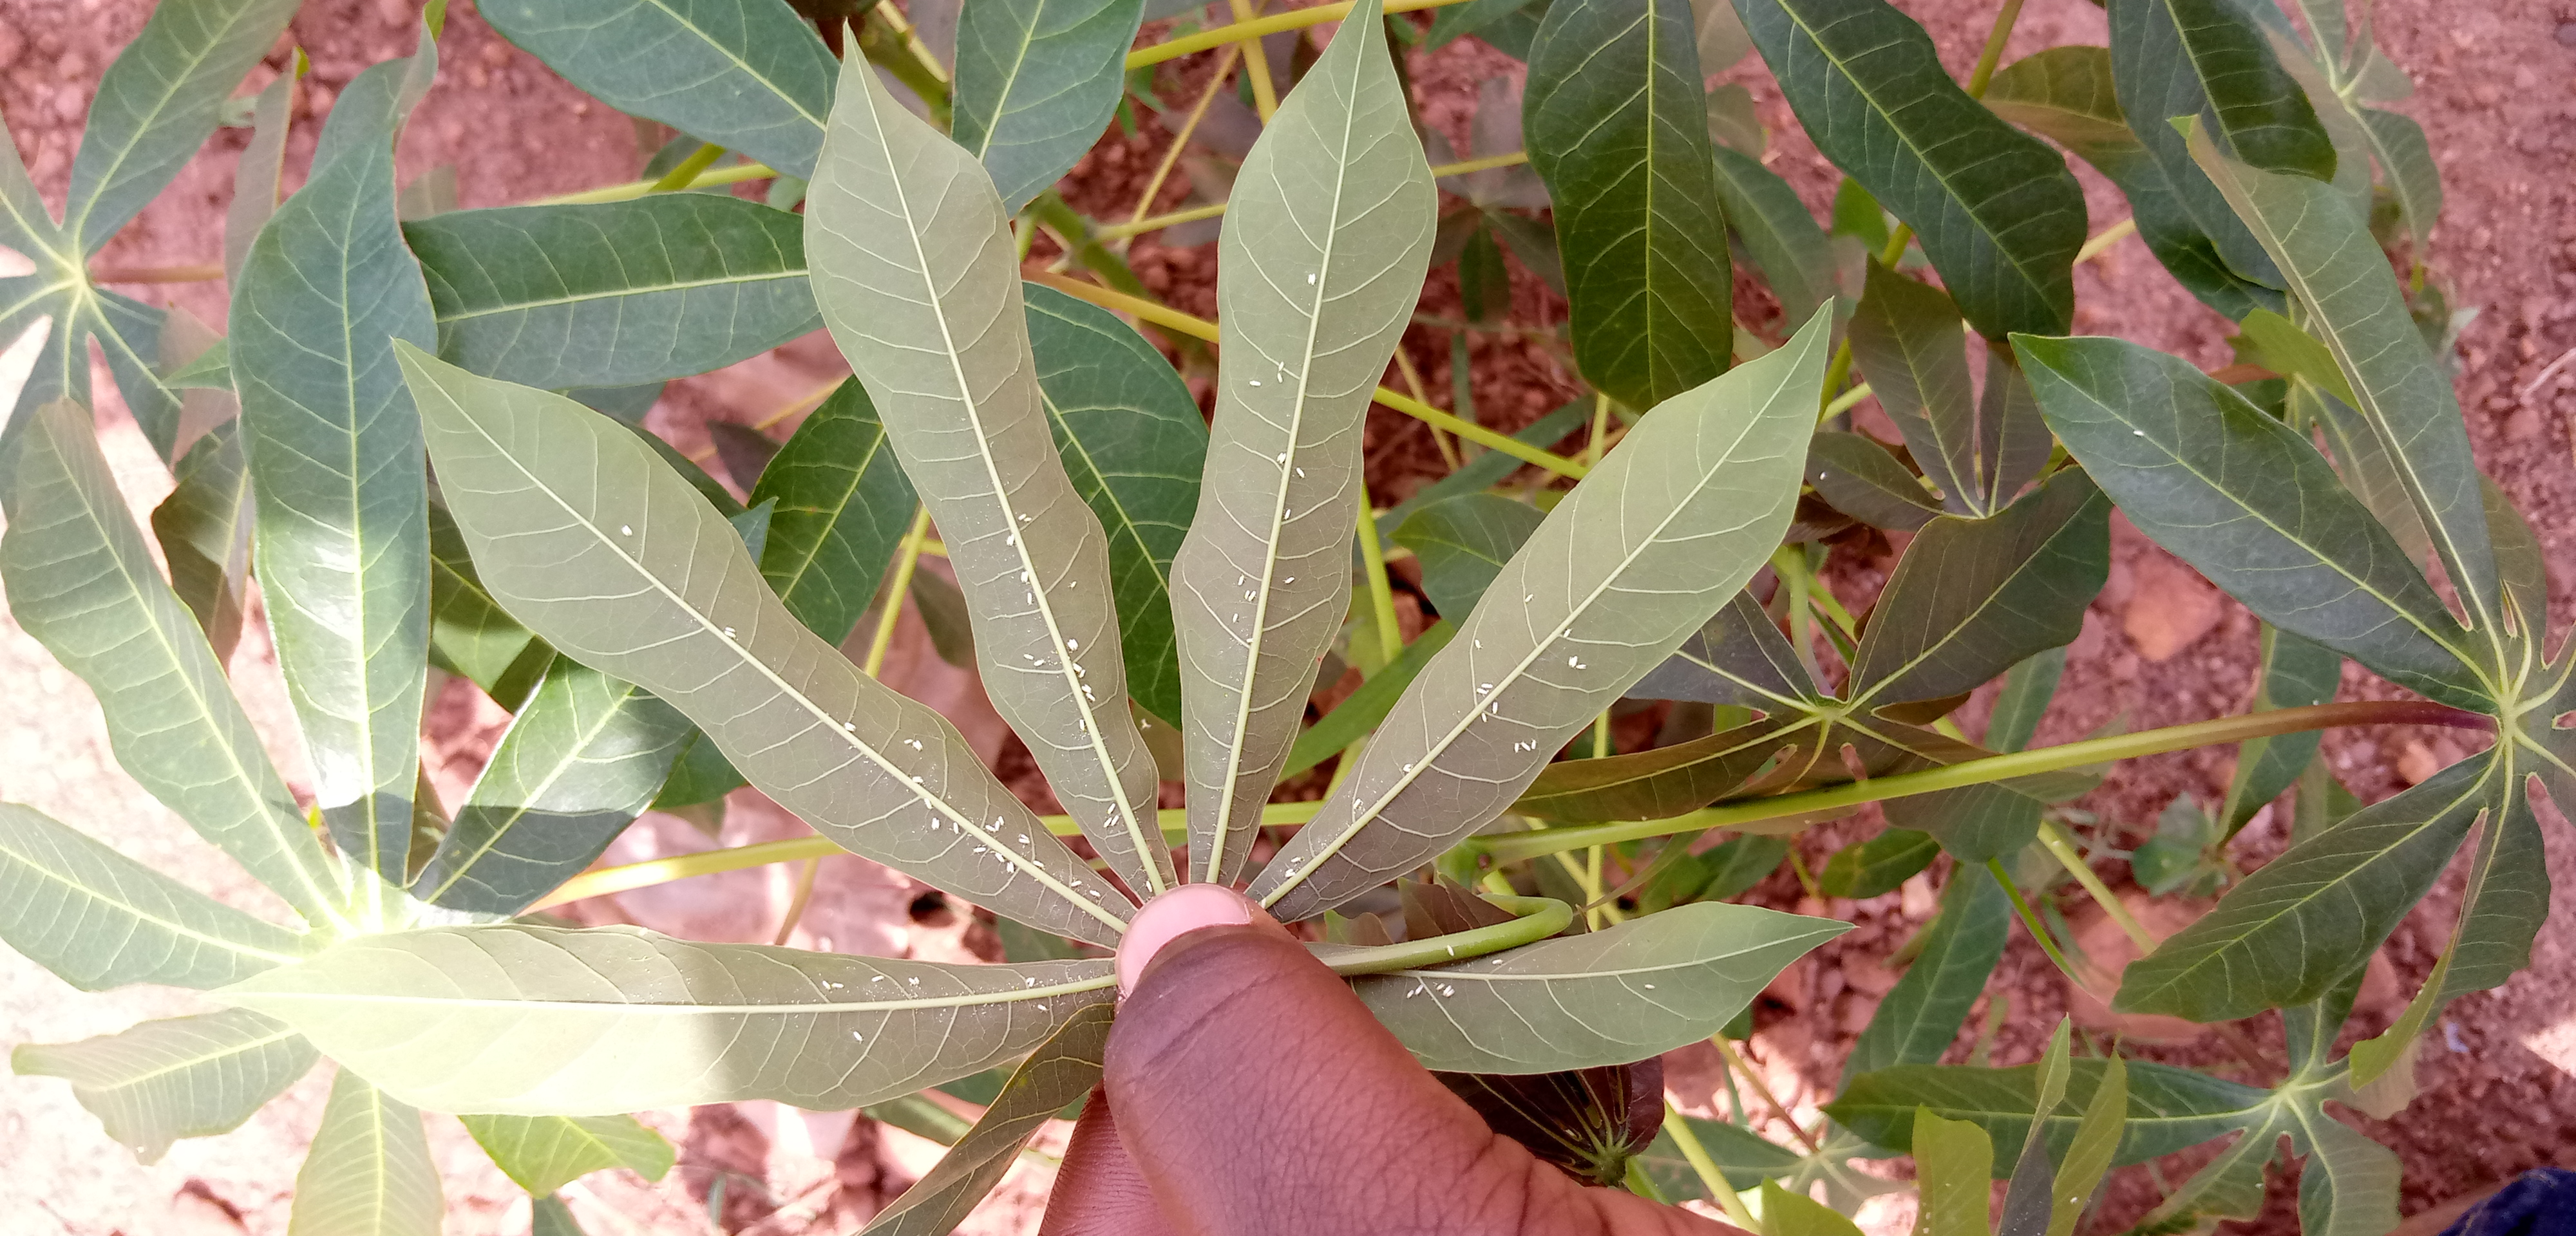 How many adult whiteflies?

102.